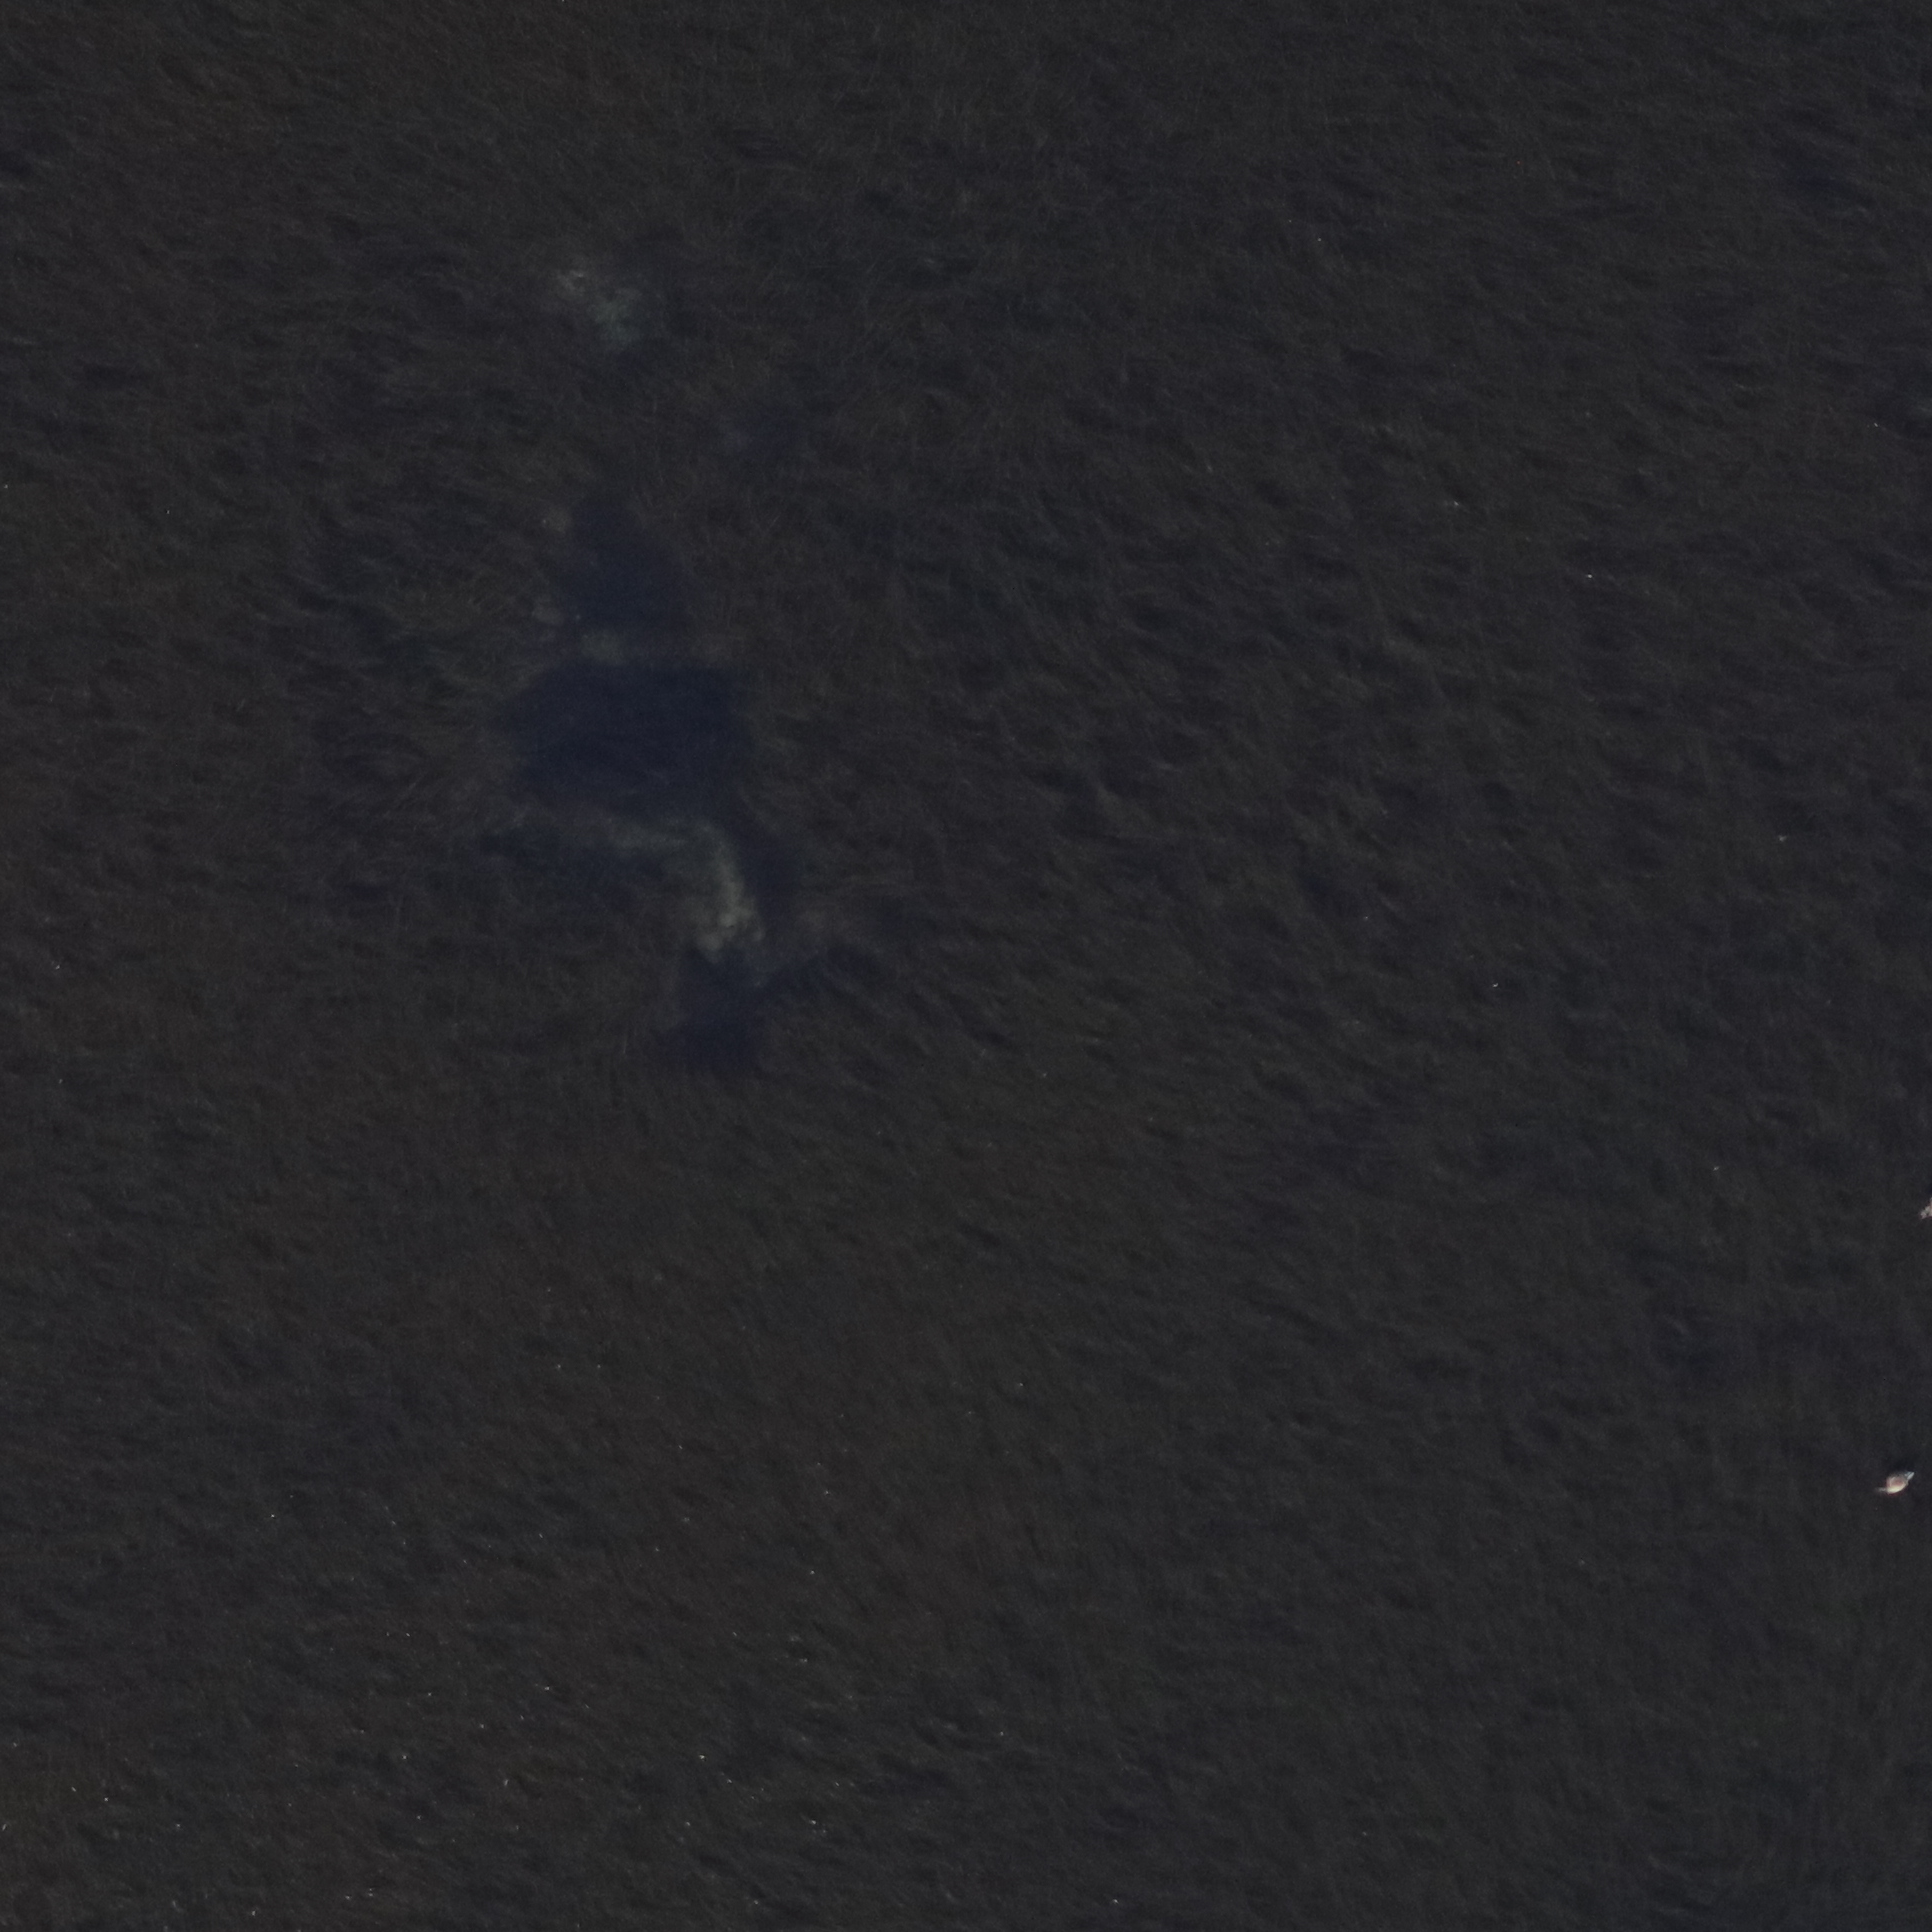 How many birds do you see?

1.